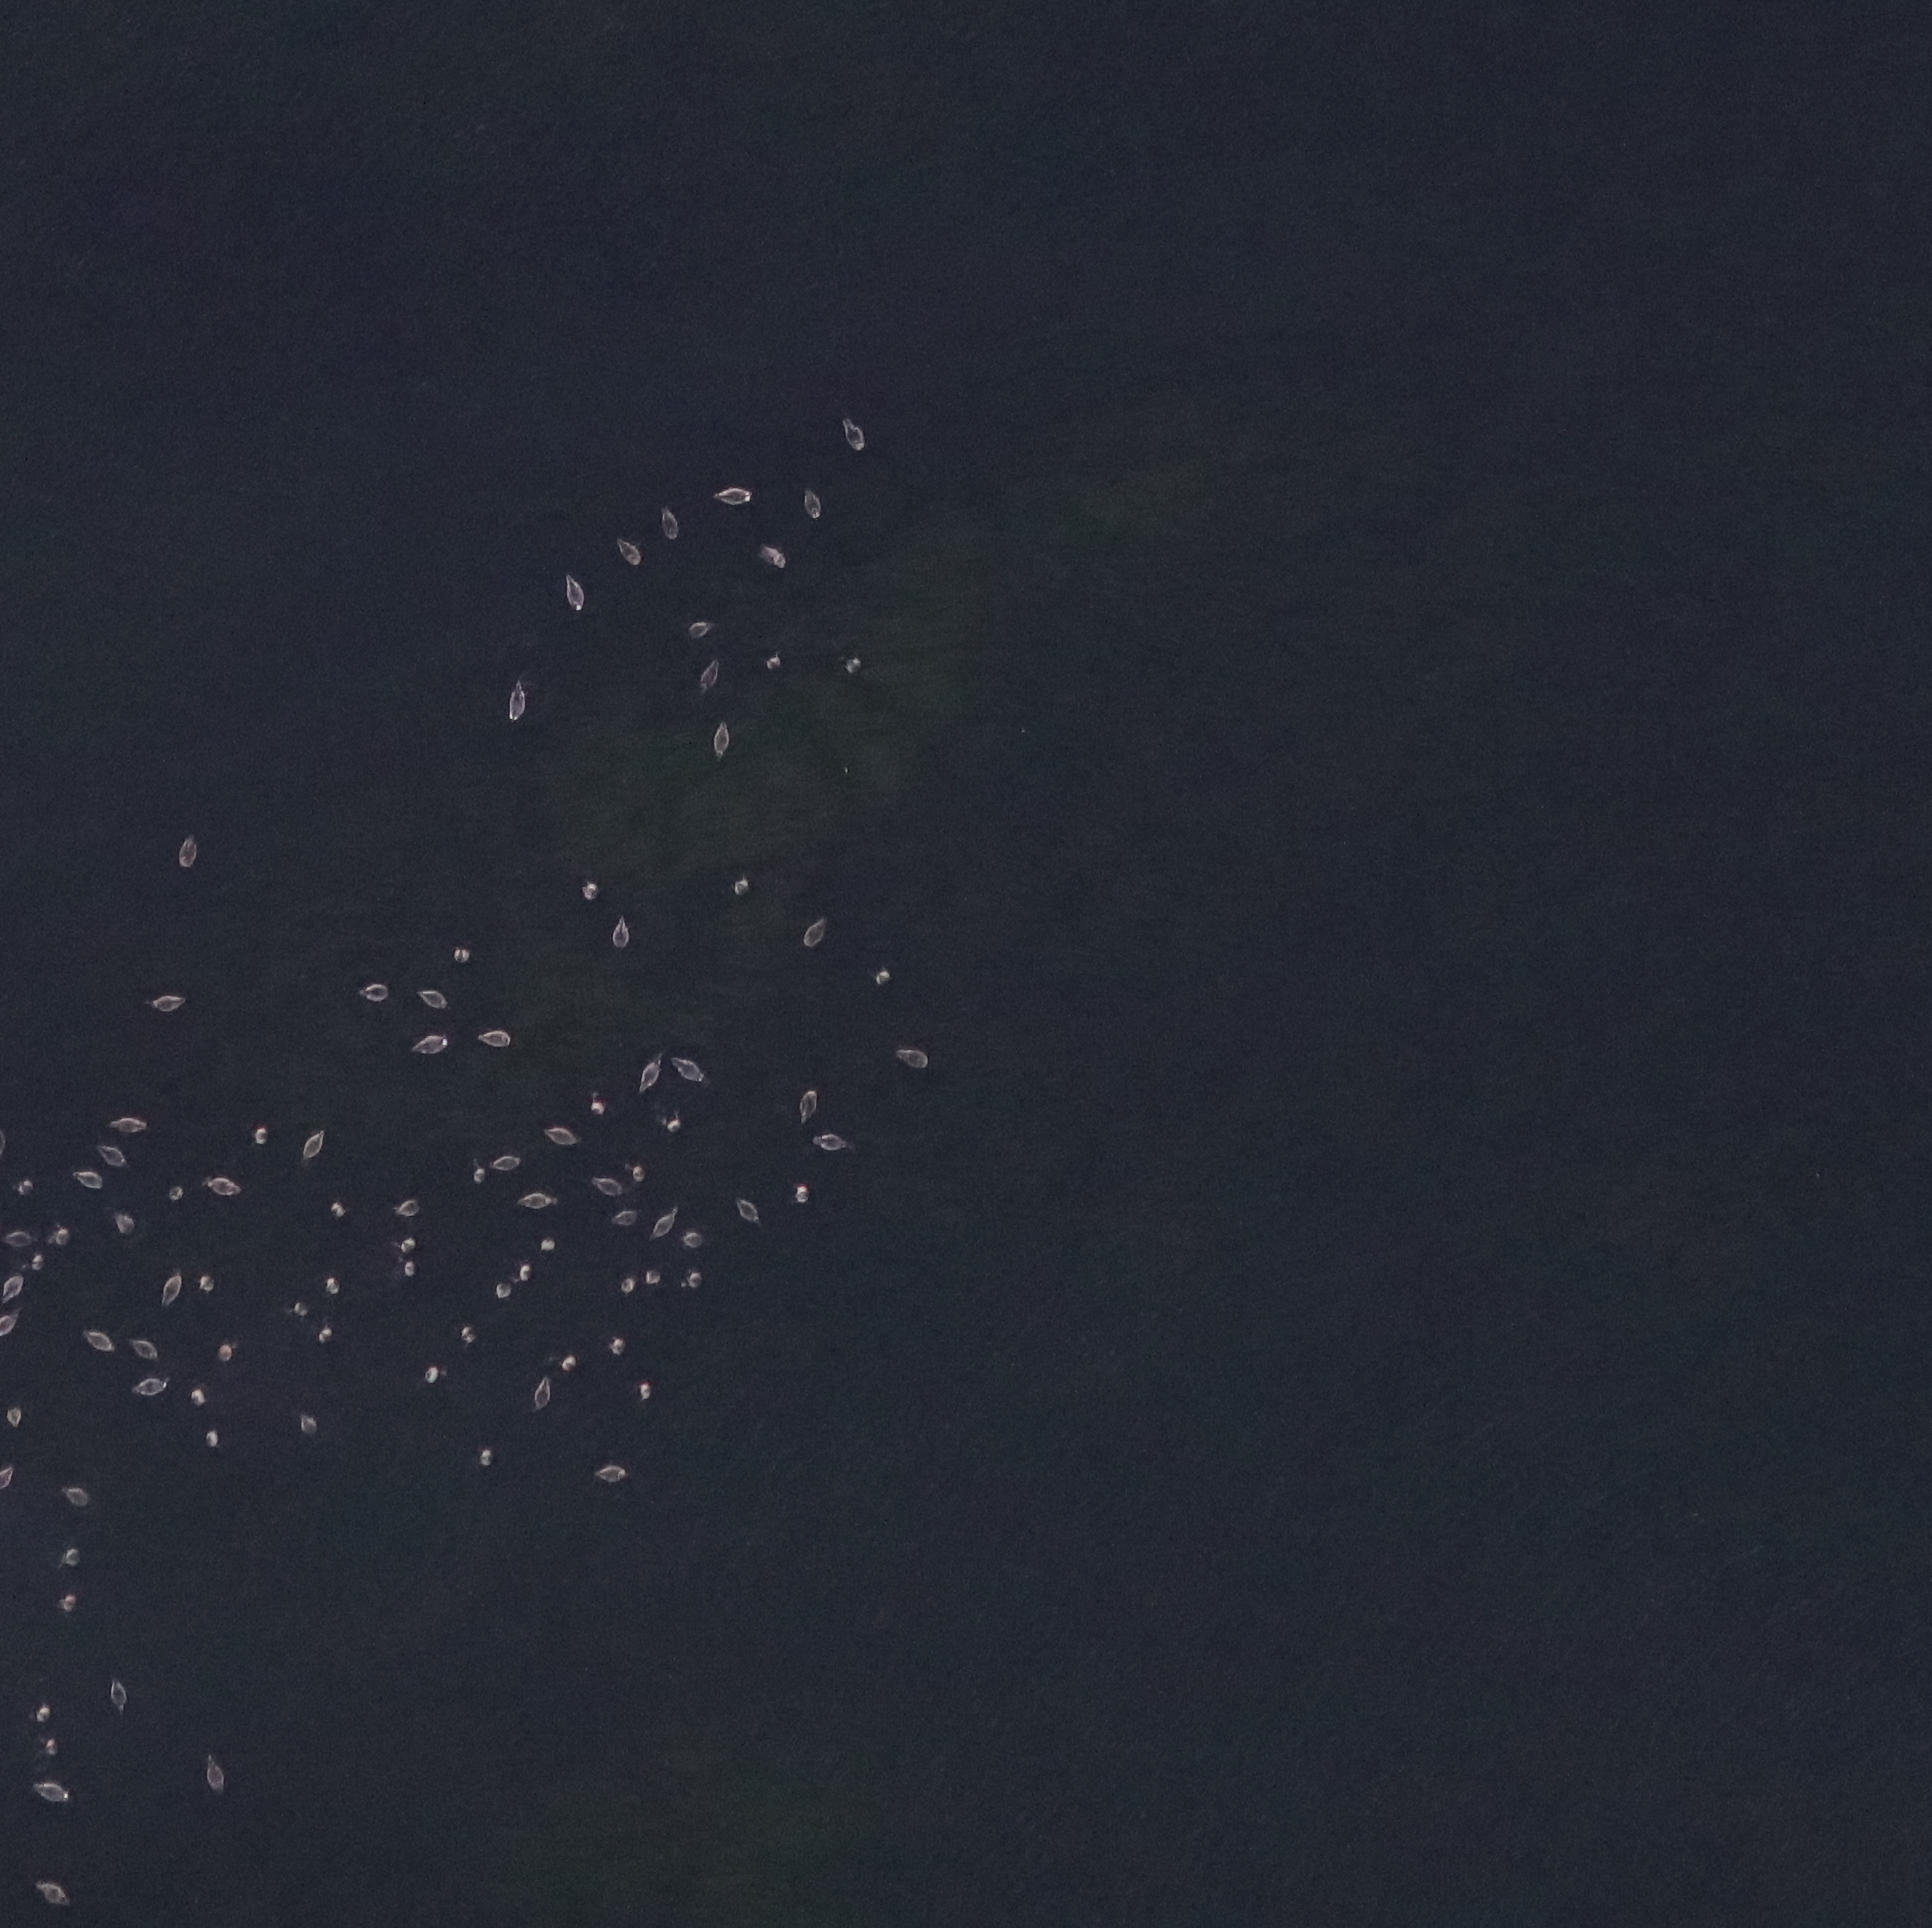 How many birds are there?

98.